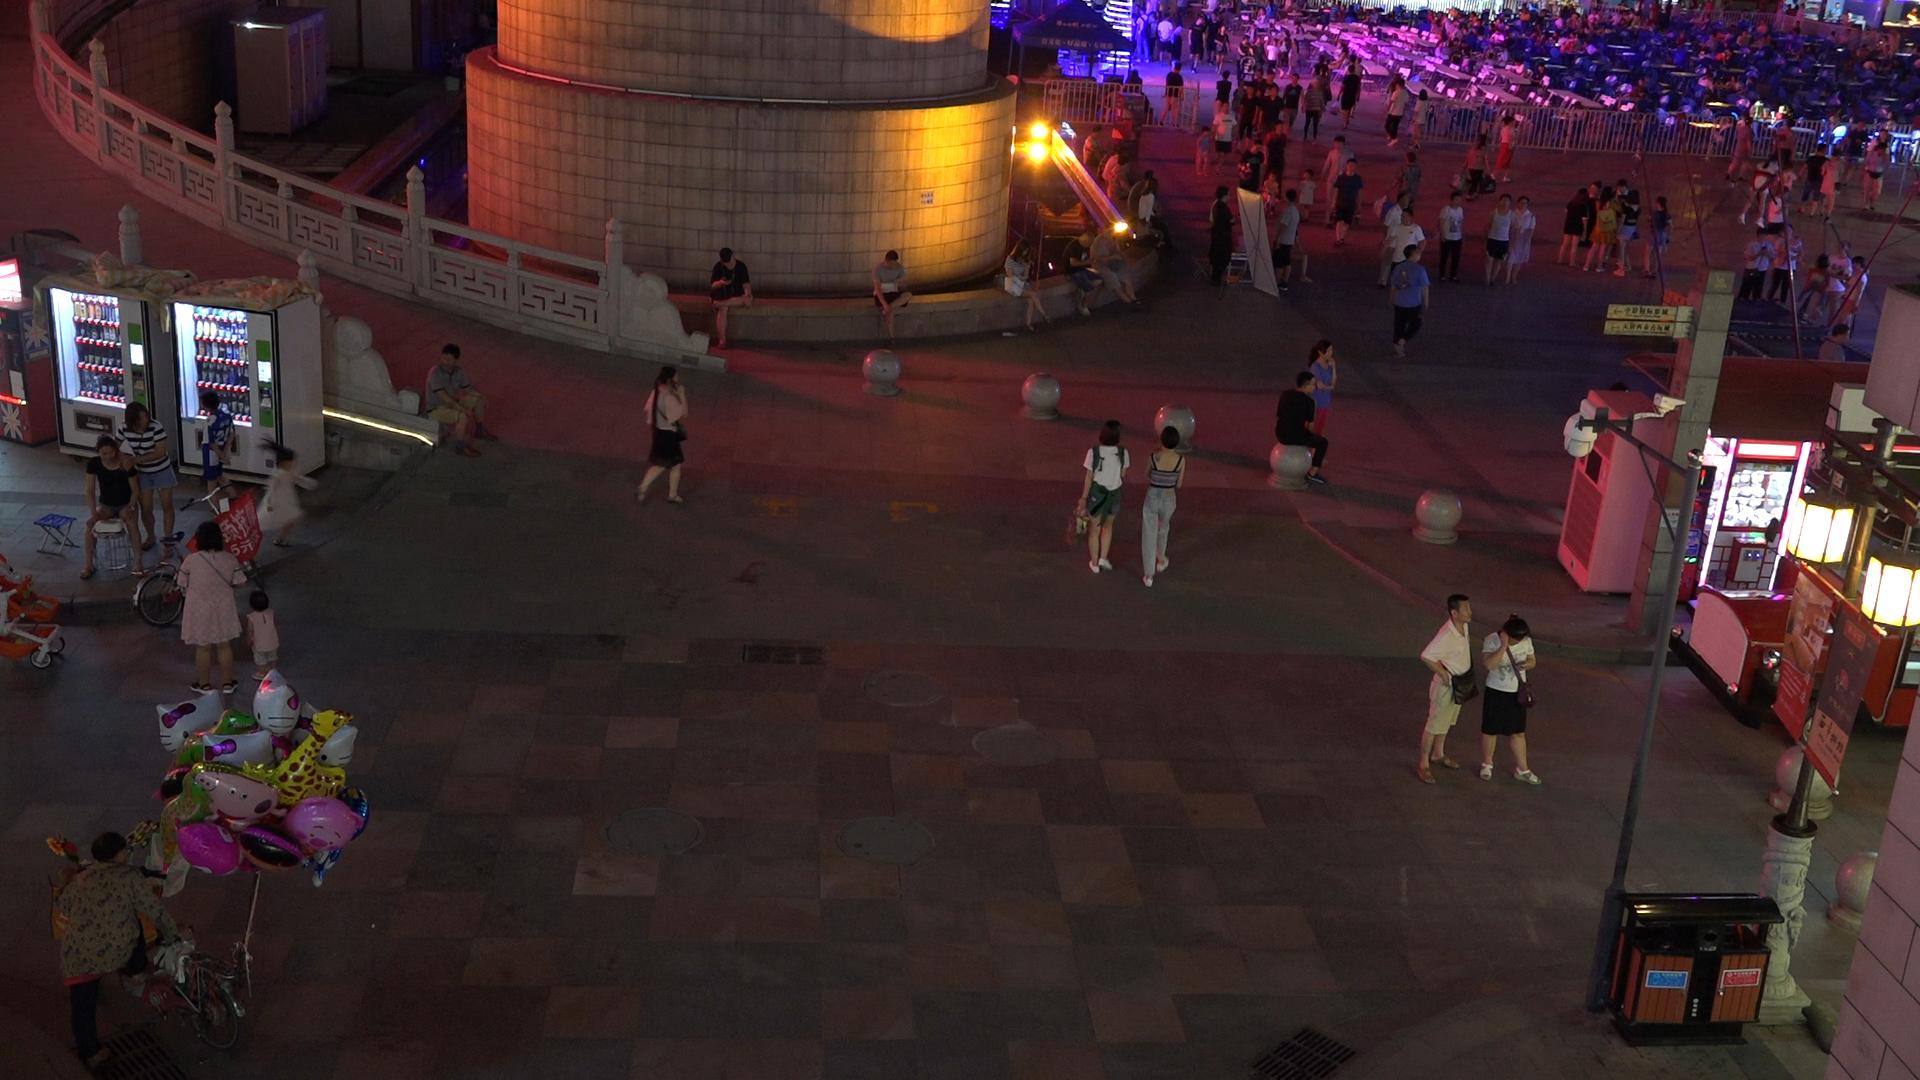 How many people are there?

189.